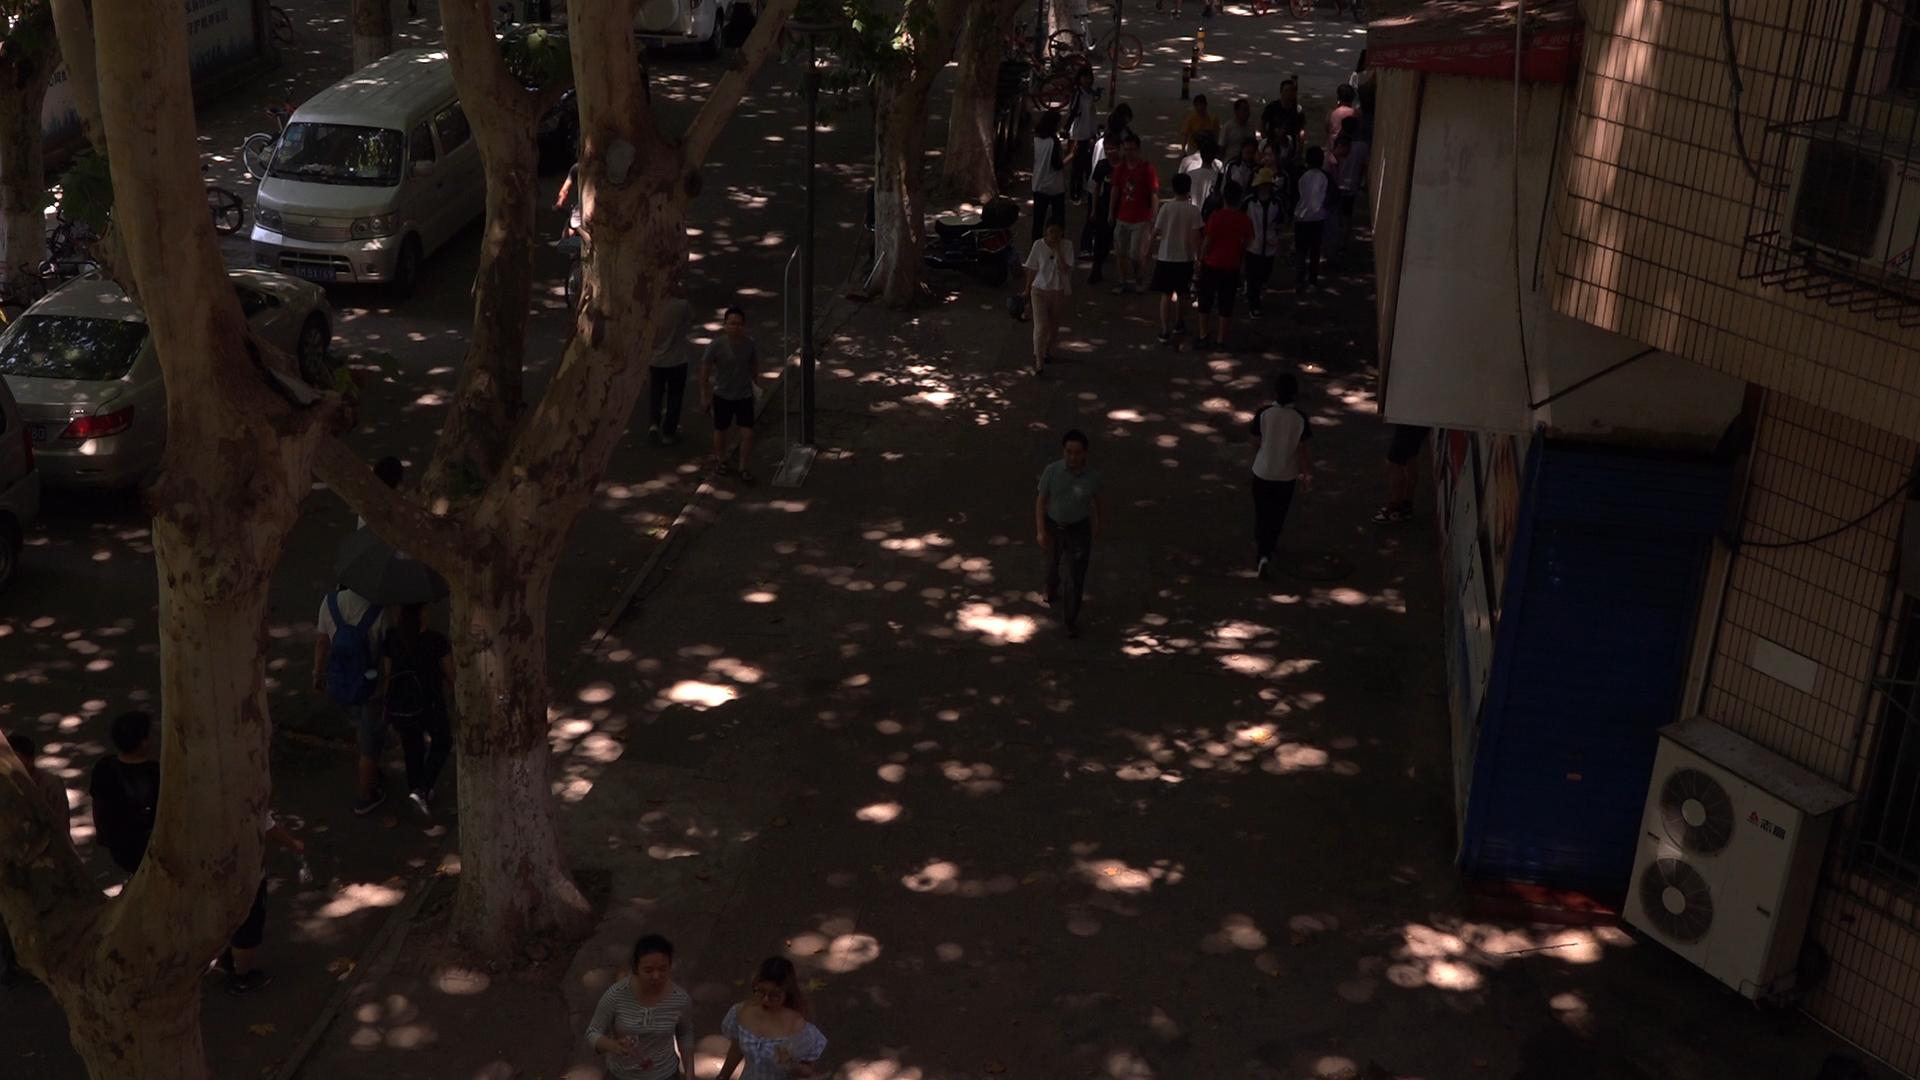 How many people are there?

34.